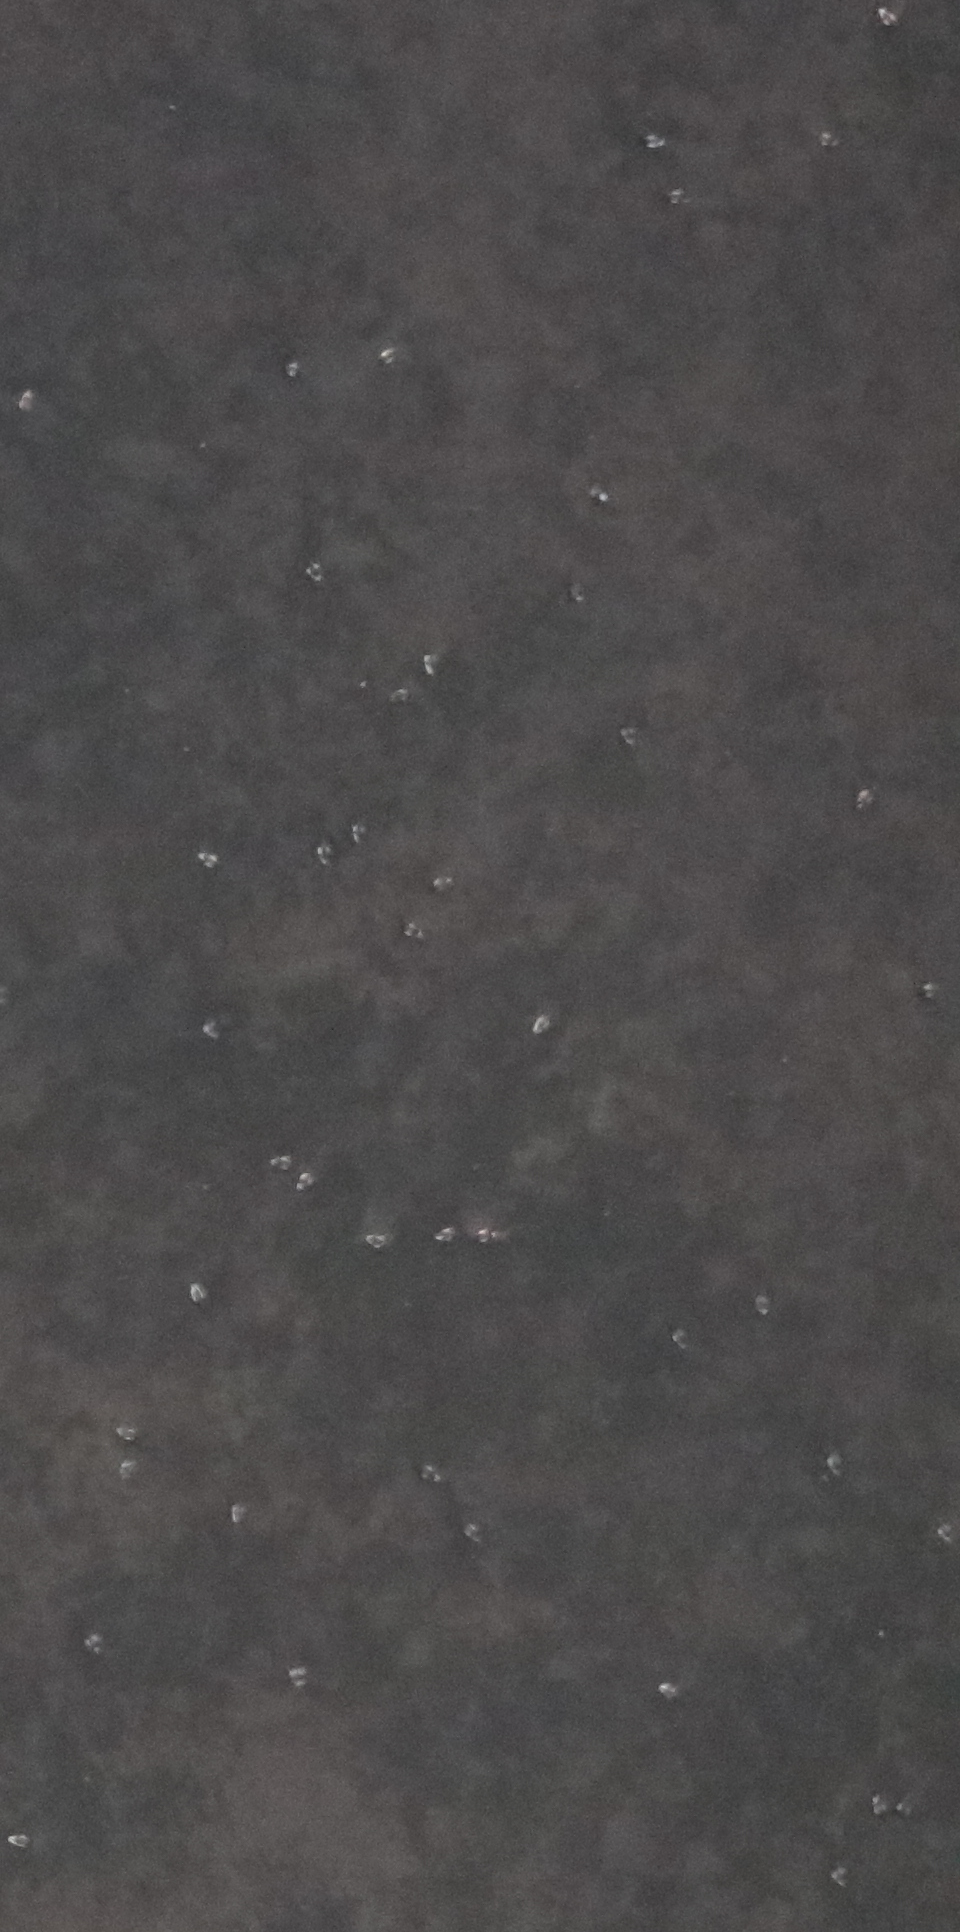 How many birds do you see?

45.